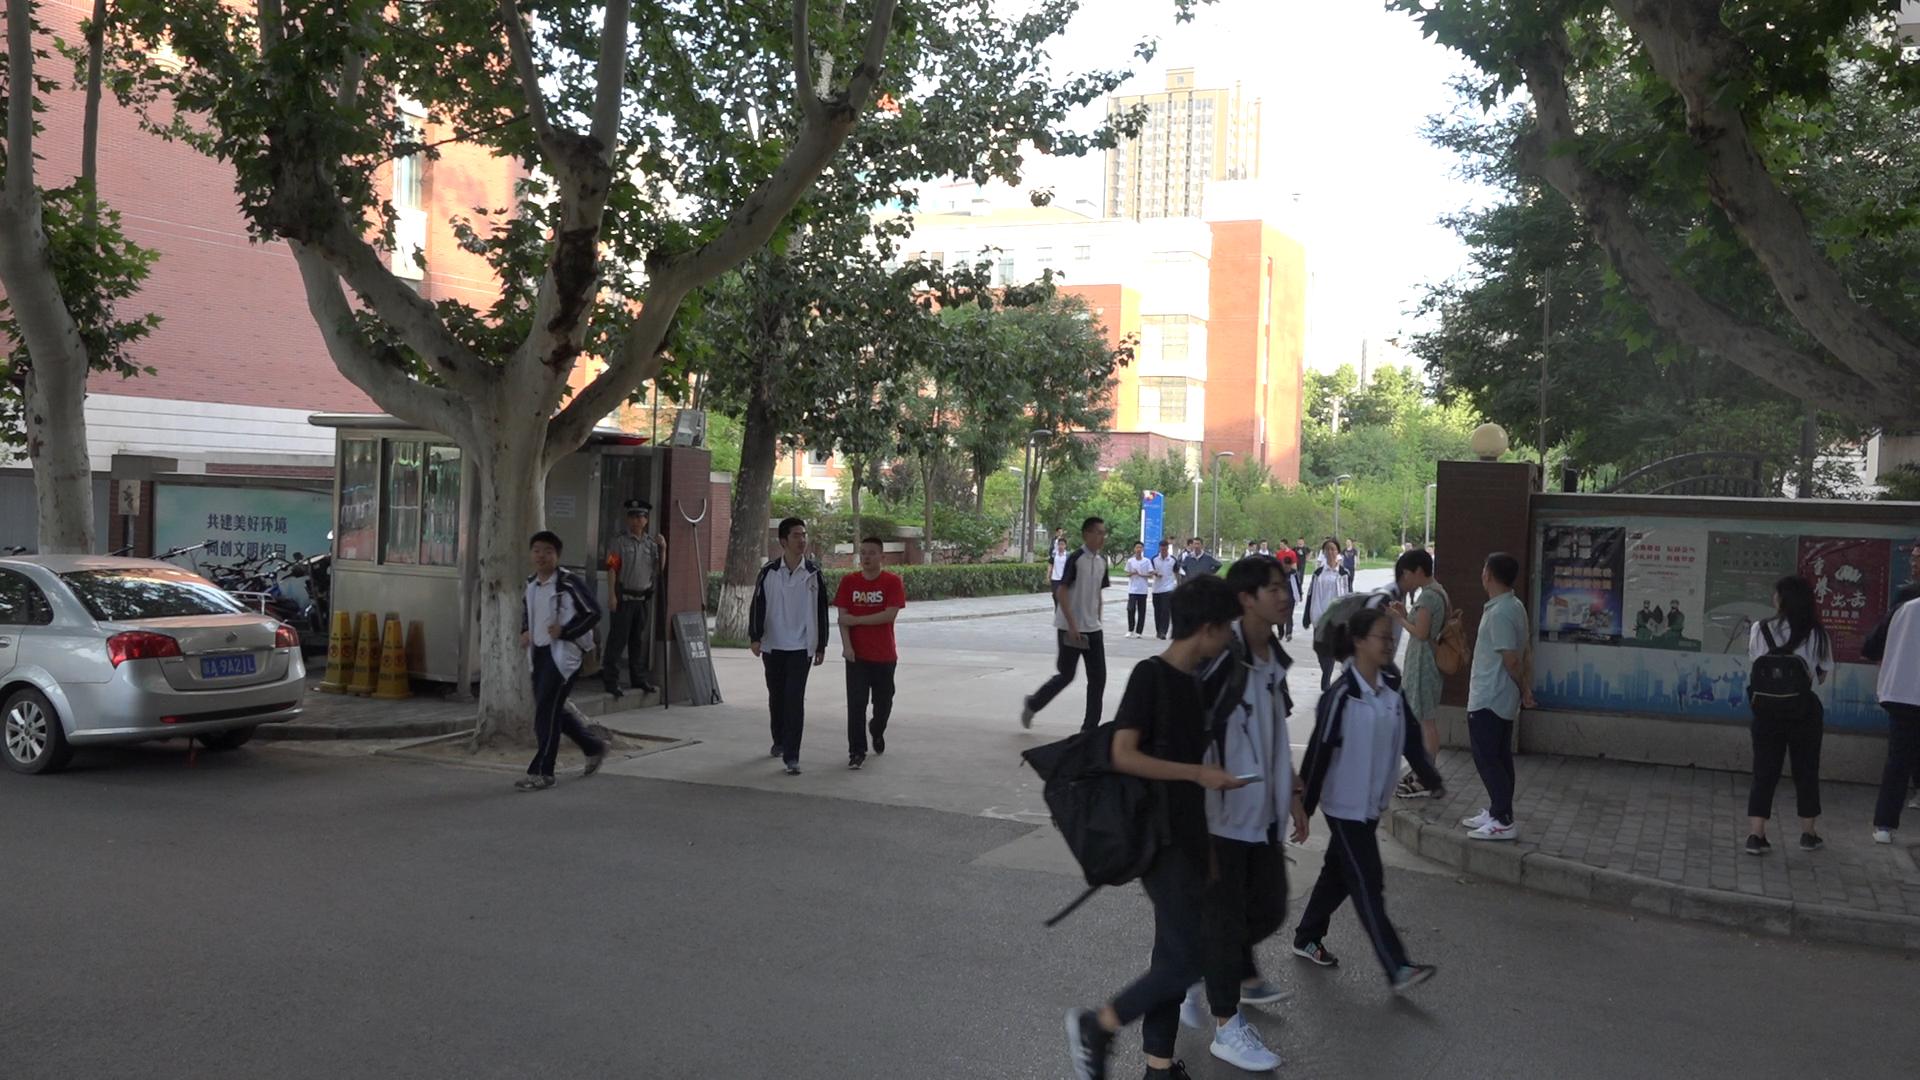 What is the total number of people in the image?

25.